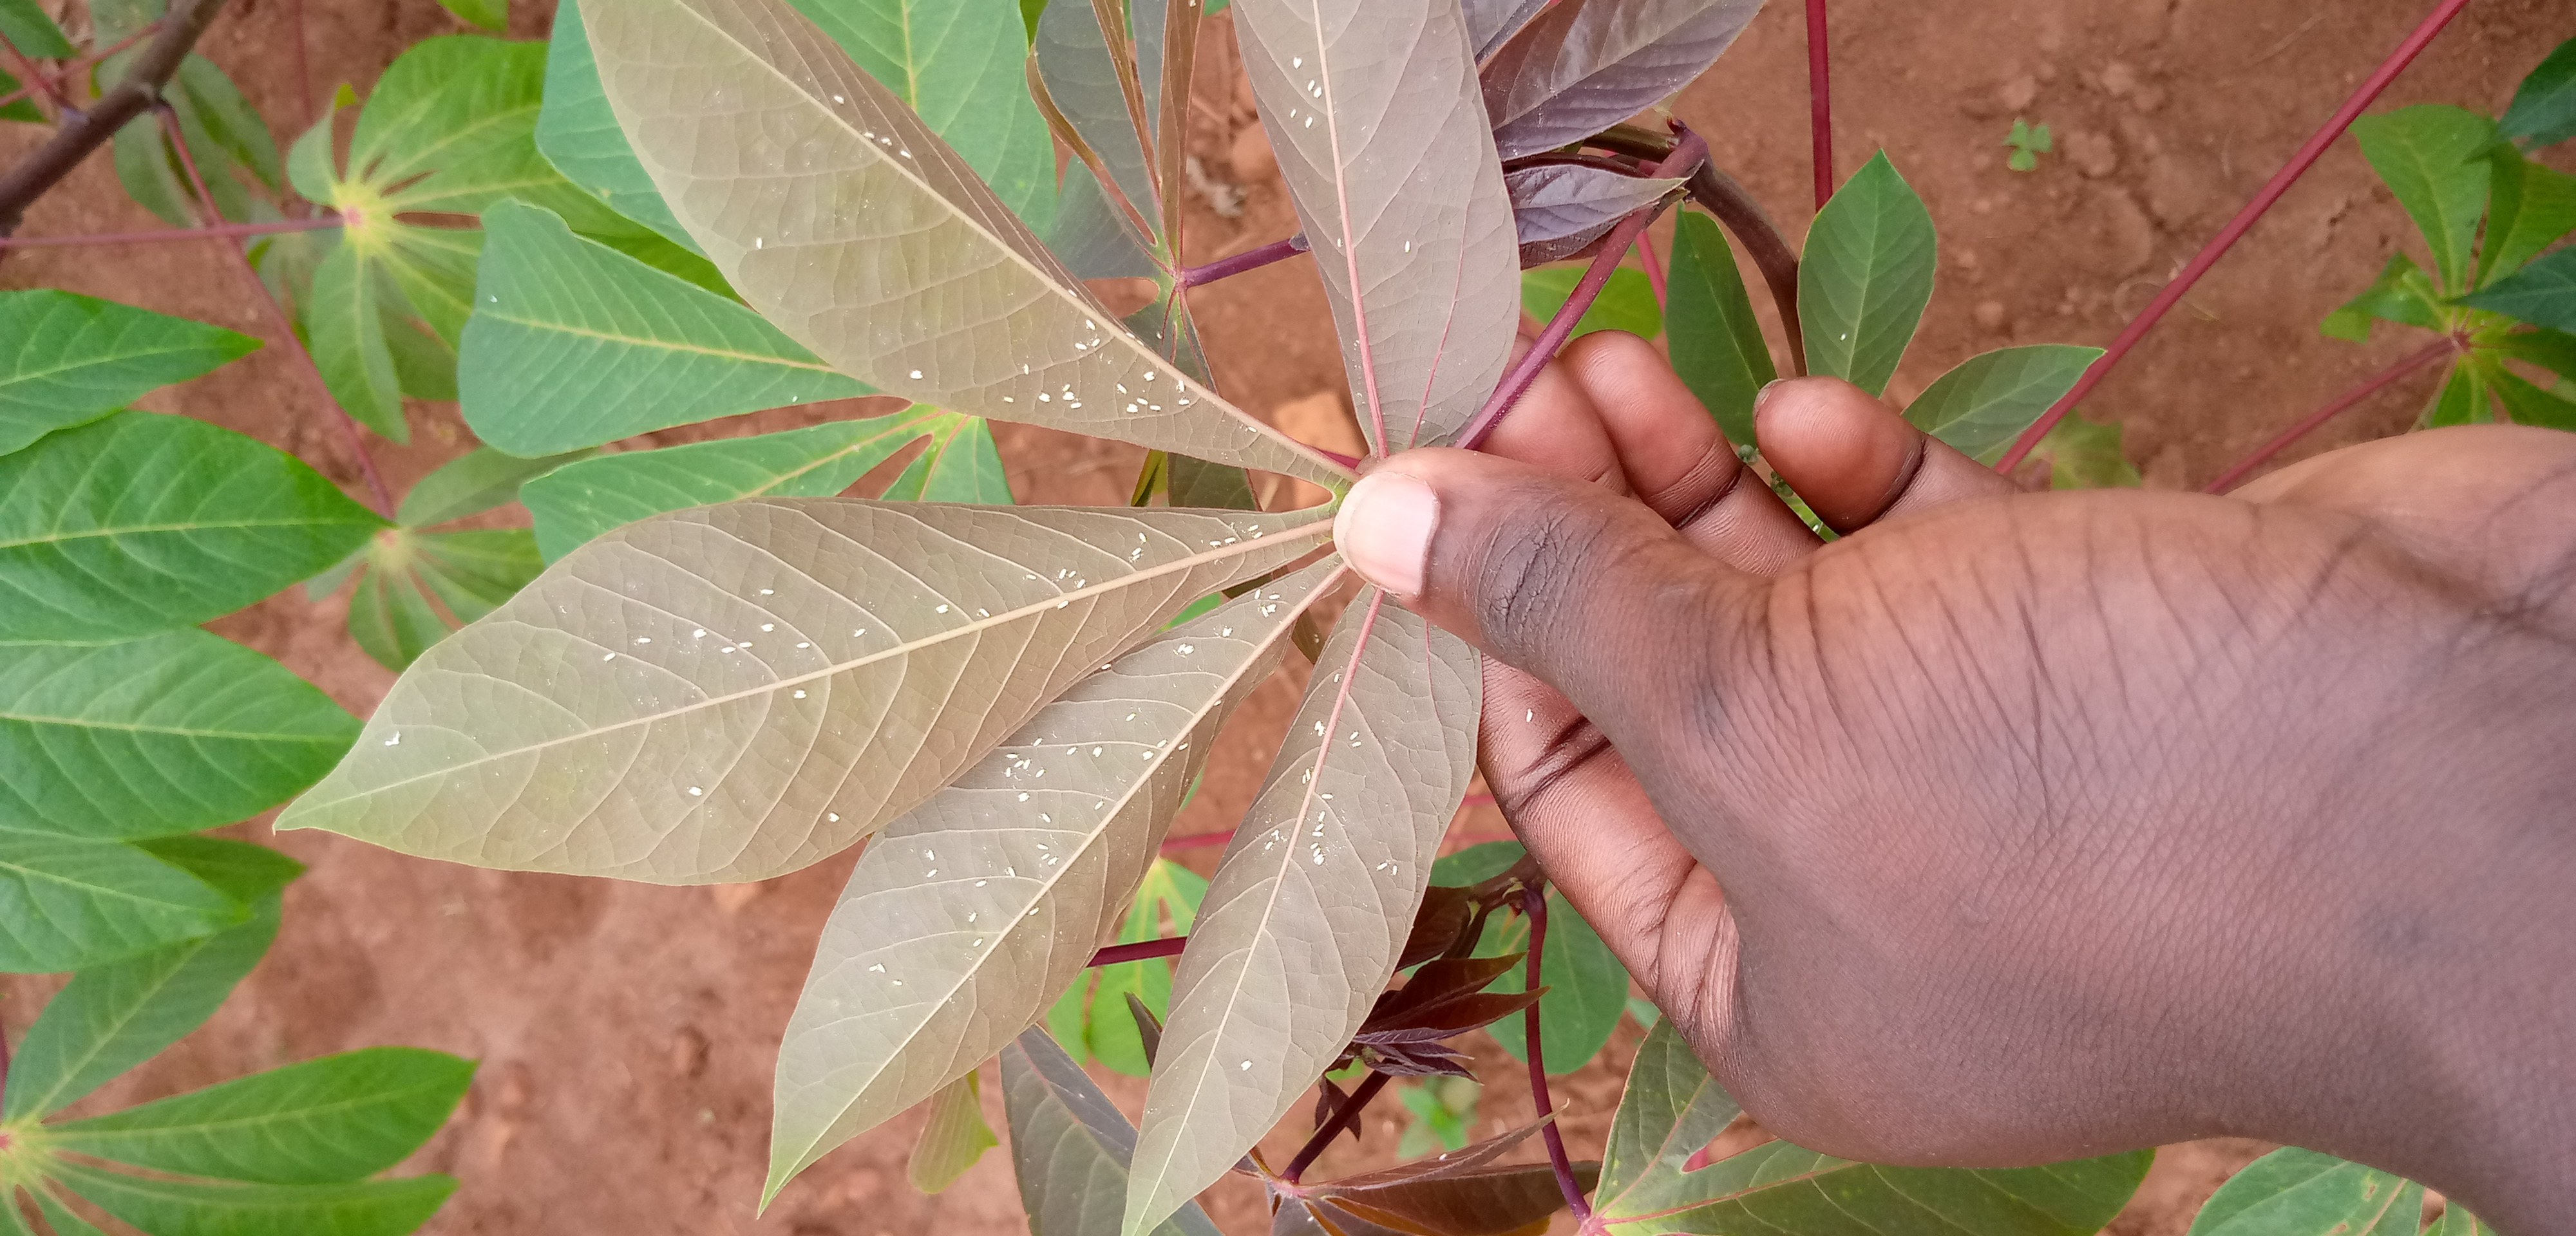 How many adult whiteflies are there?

132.